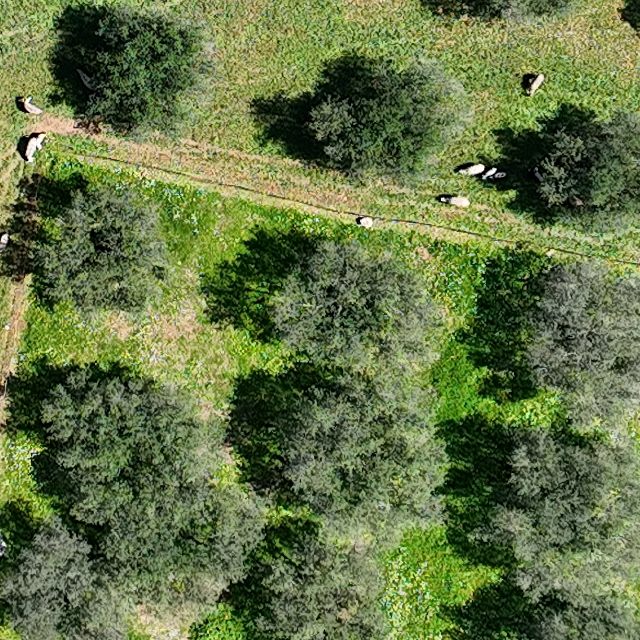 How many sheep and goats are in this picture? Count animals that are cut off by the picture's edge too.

10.